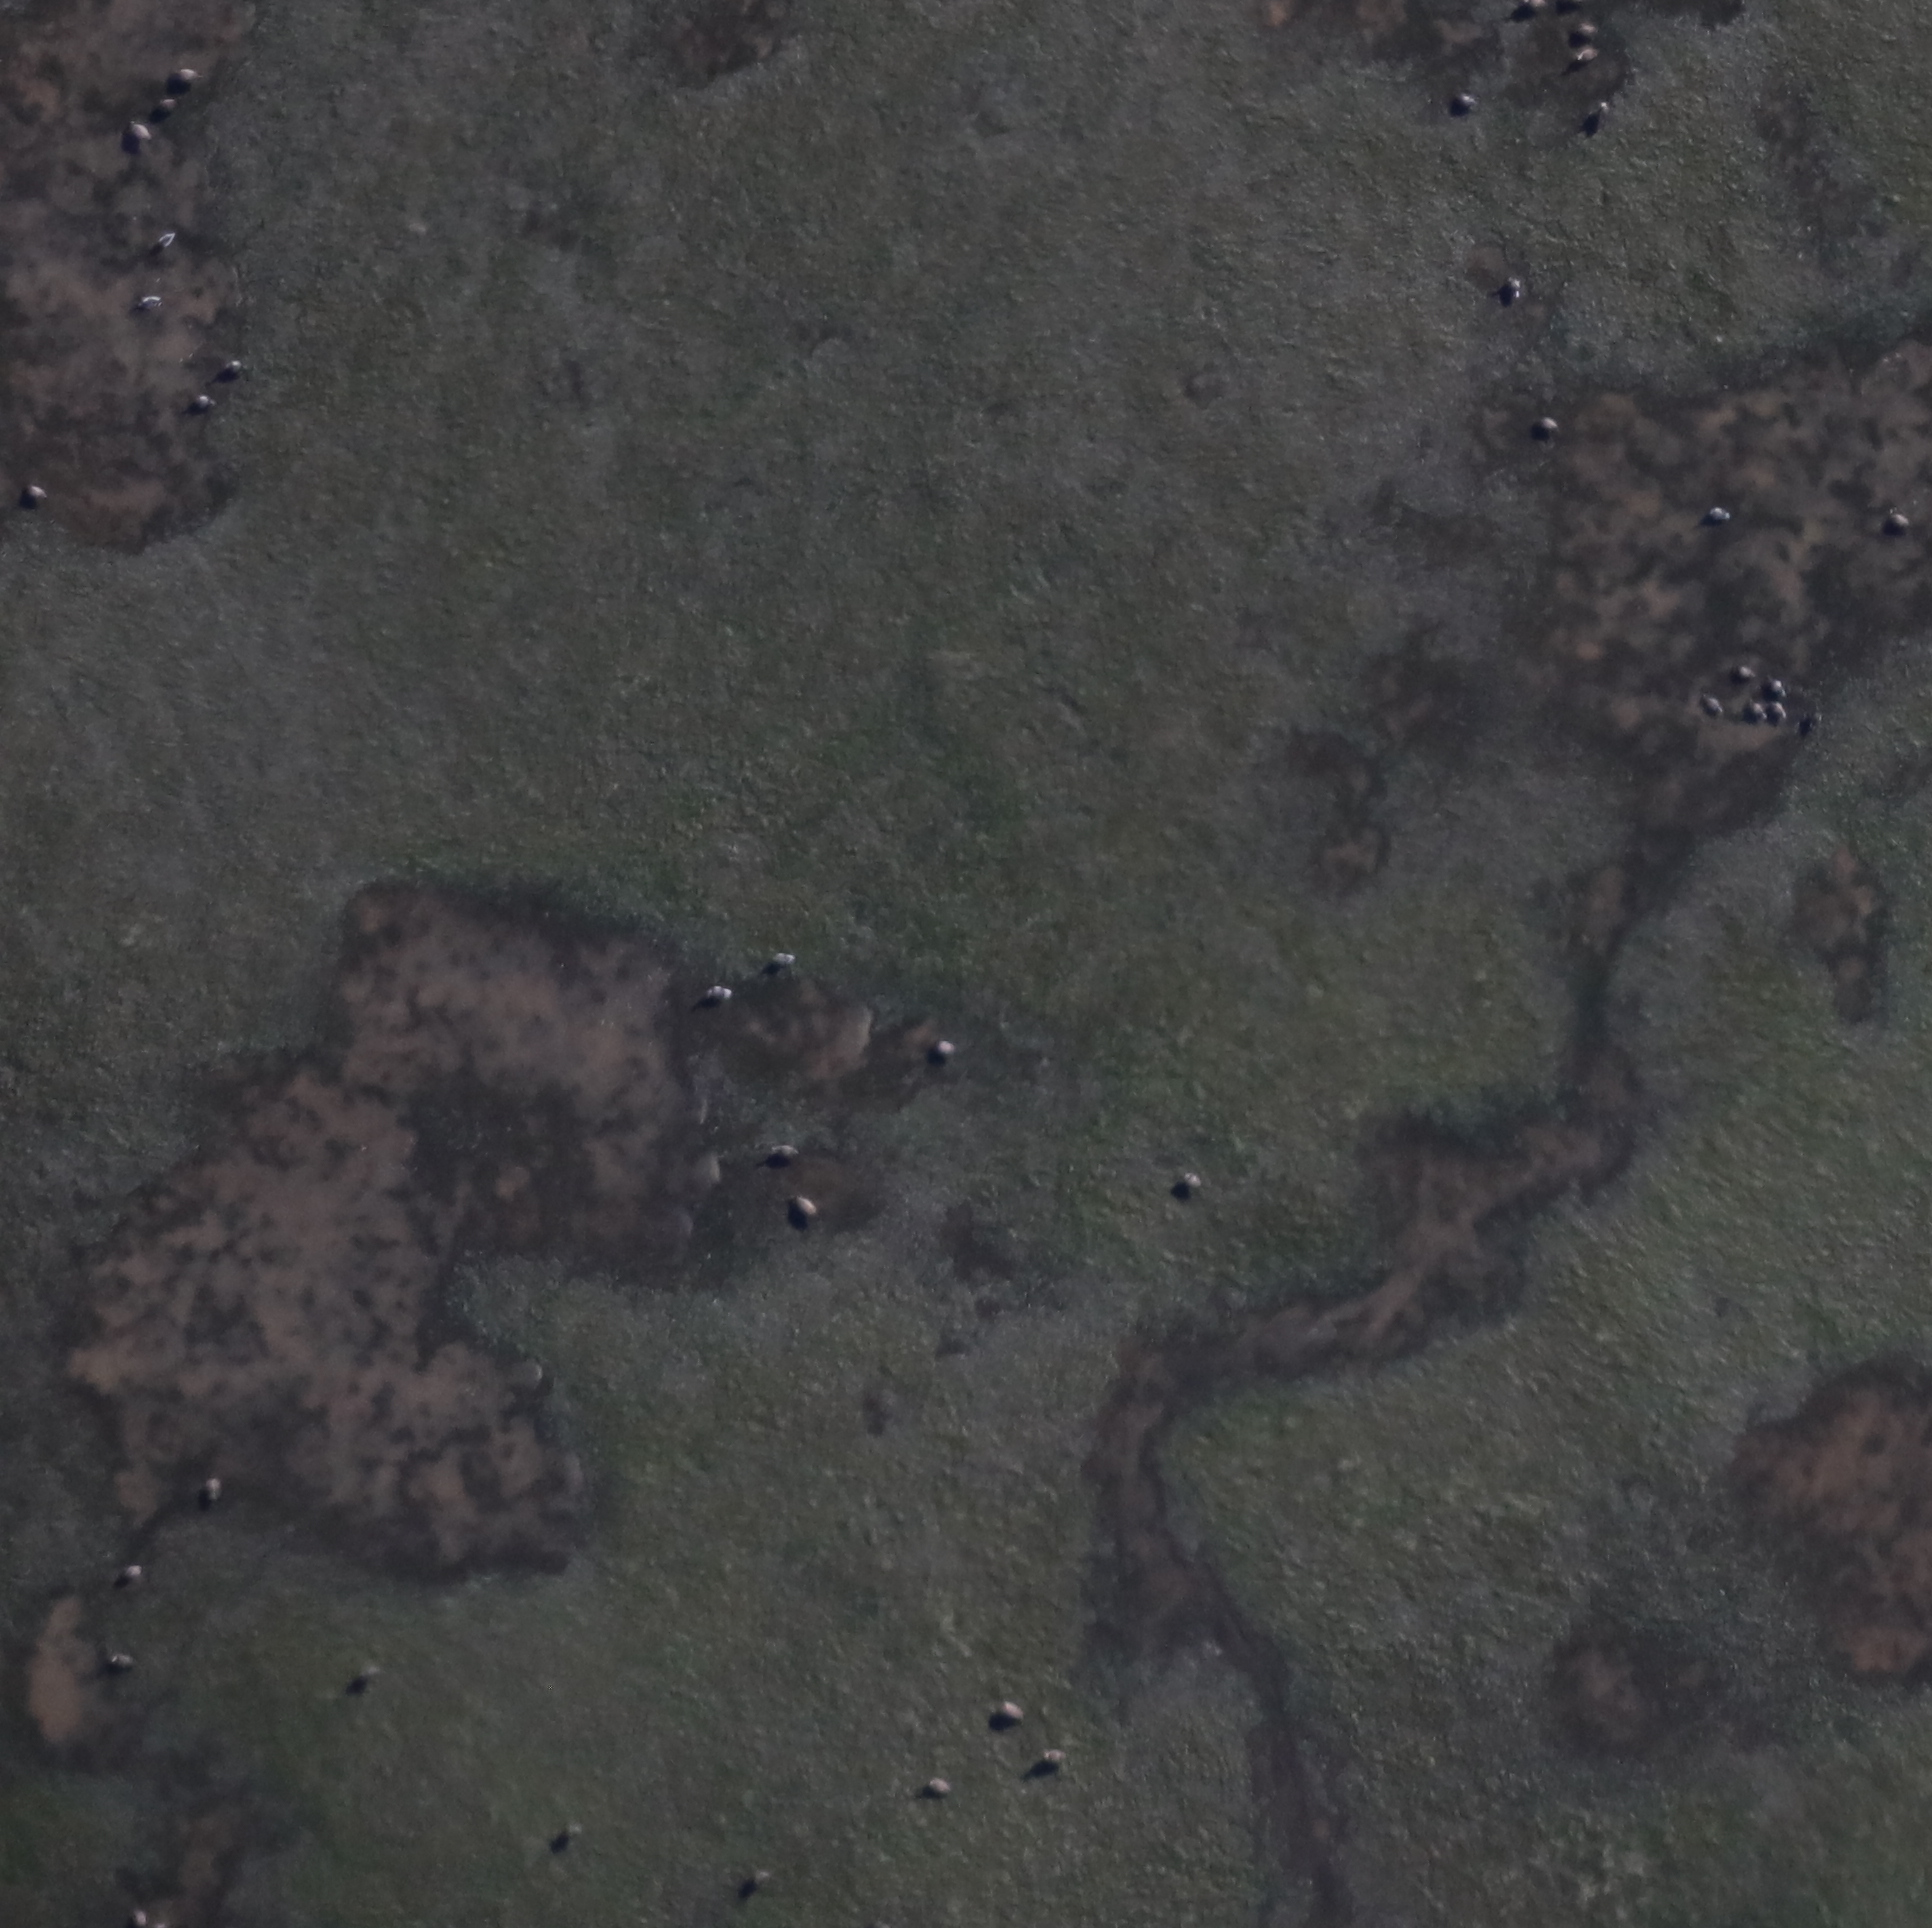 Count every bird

38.